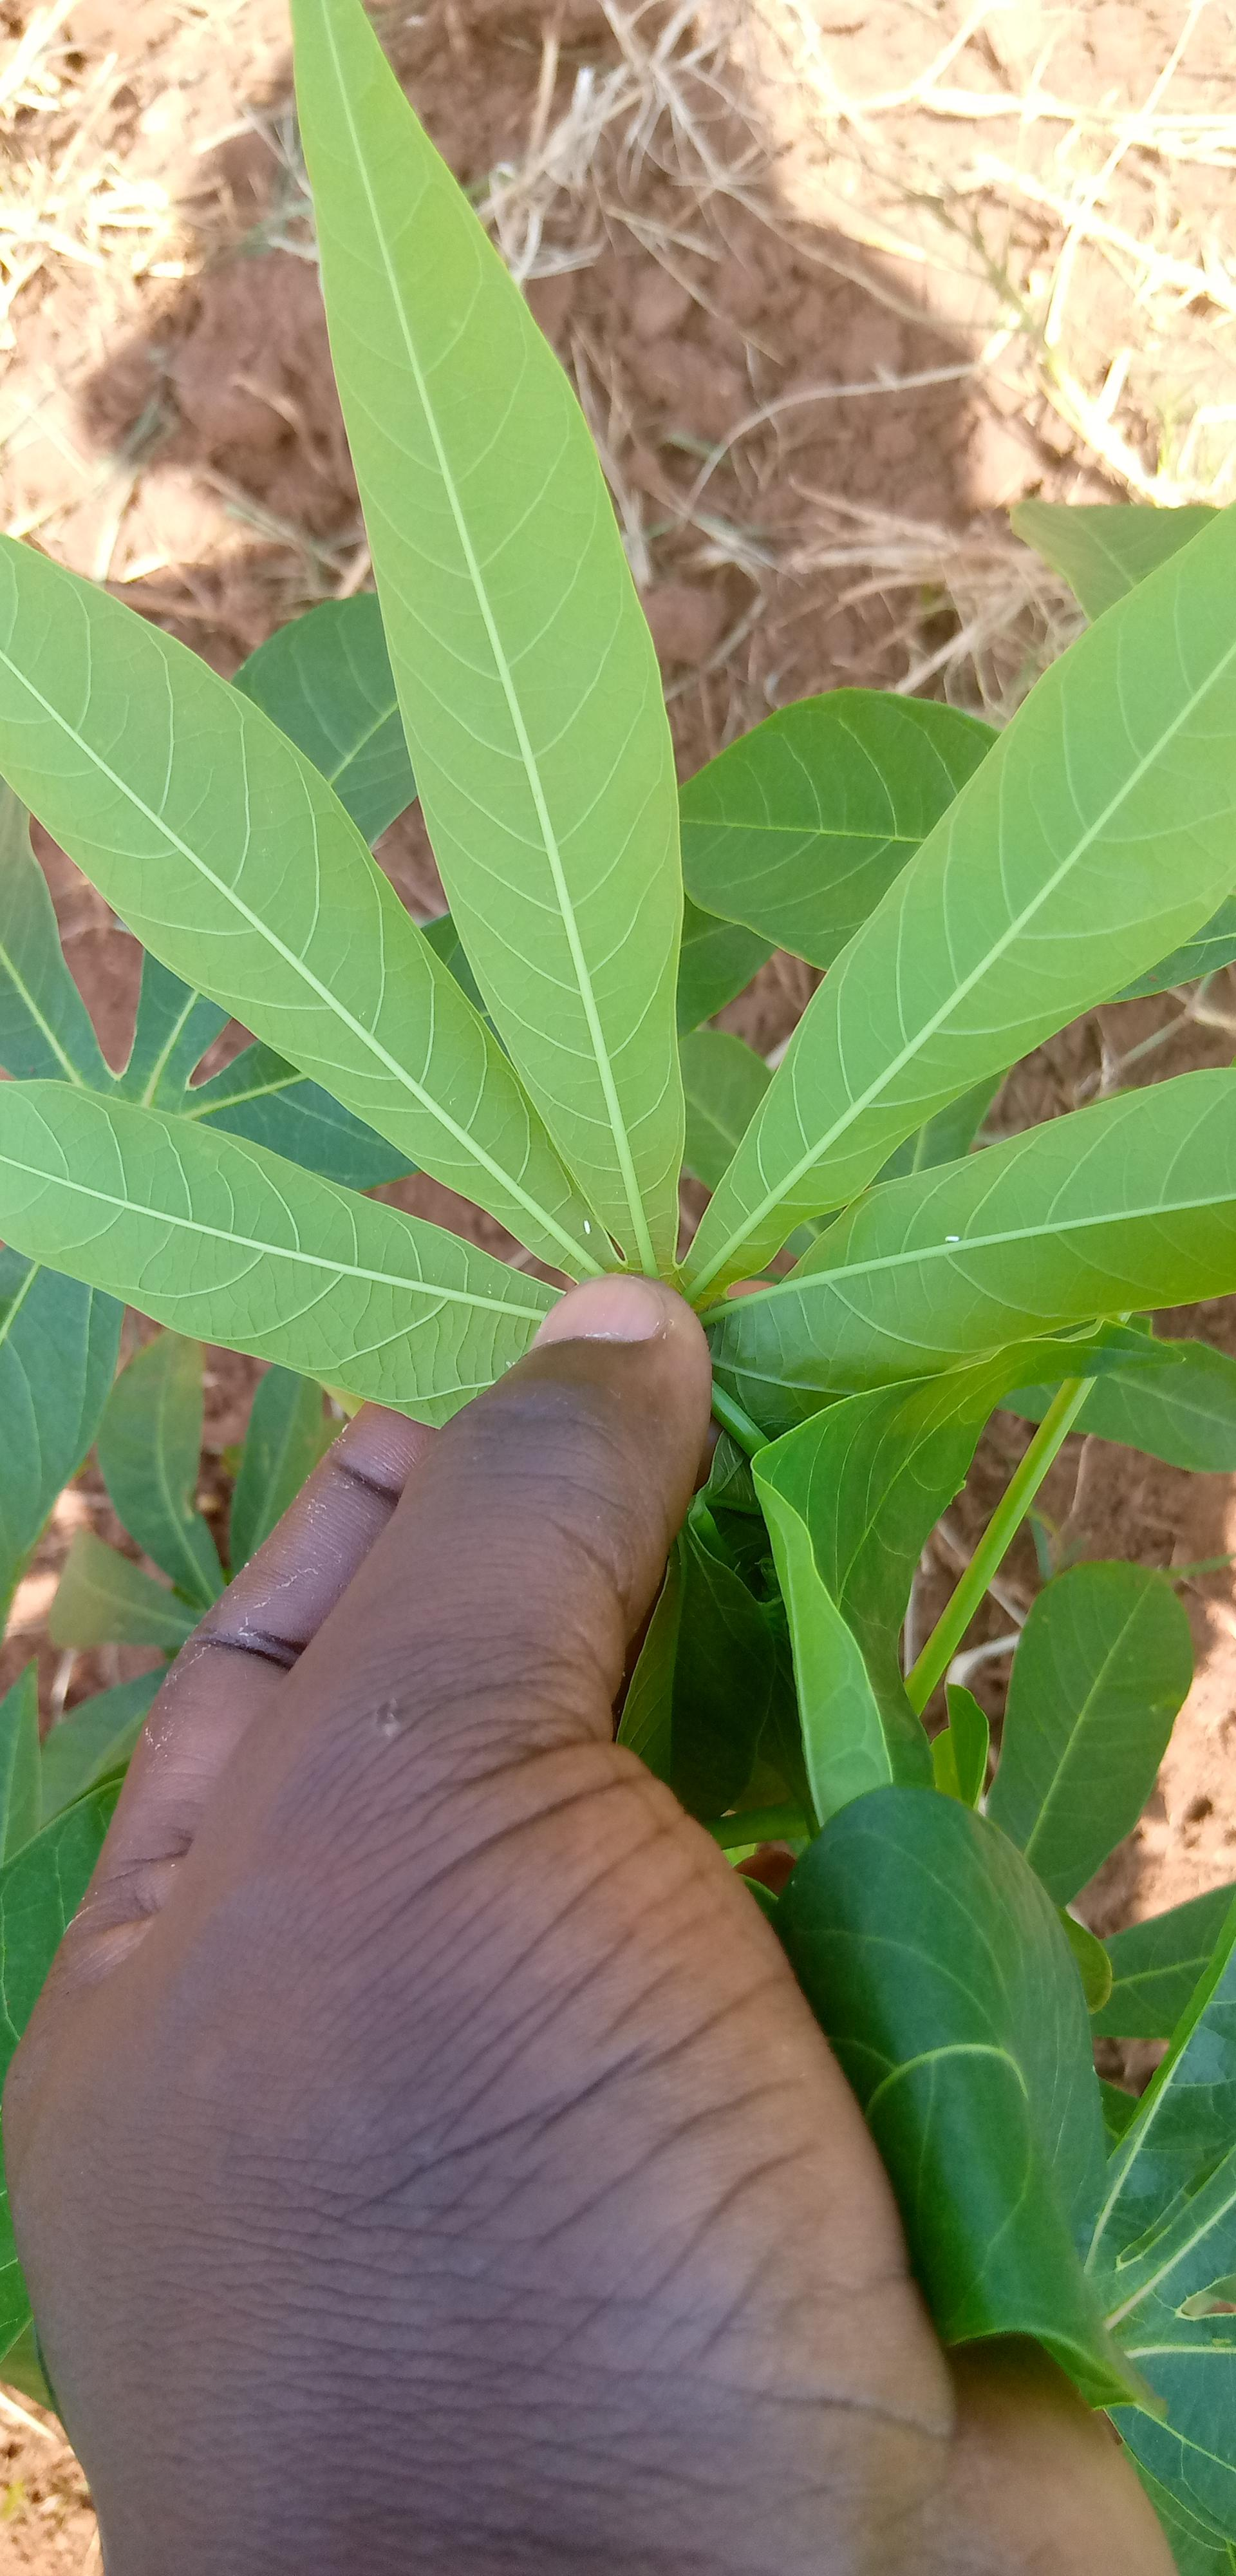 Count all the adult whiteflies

2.